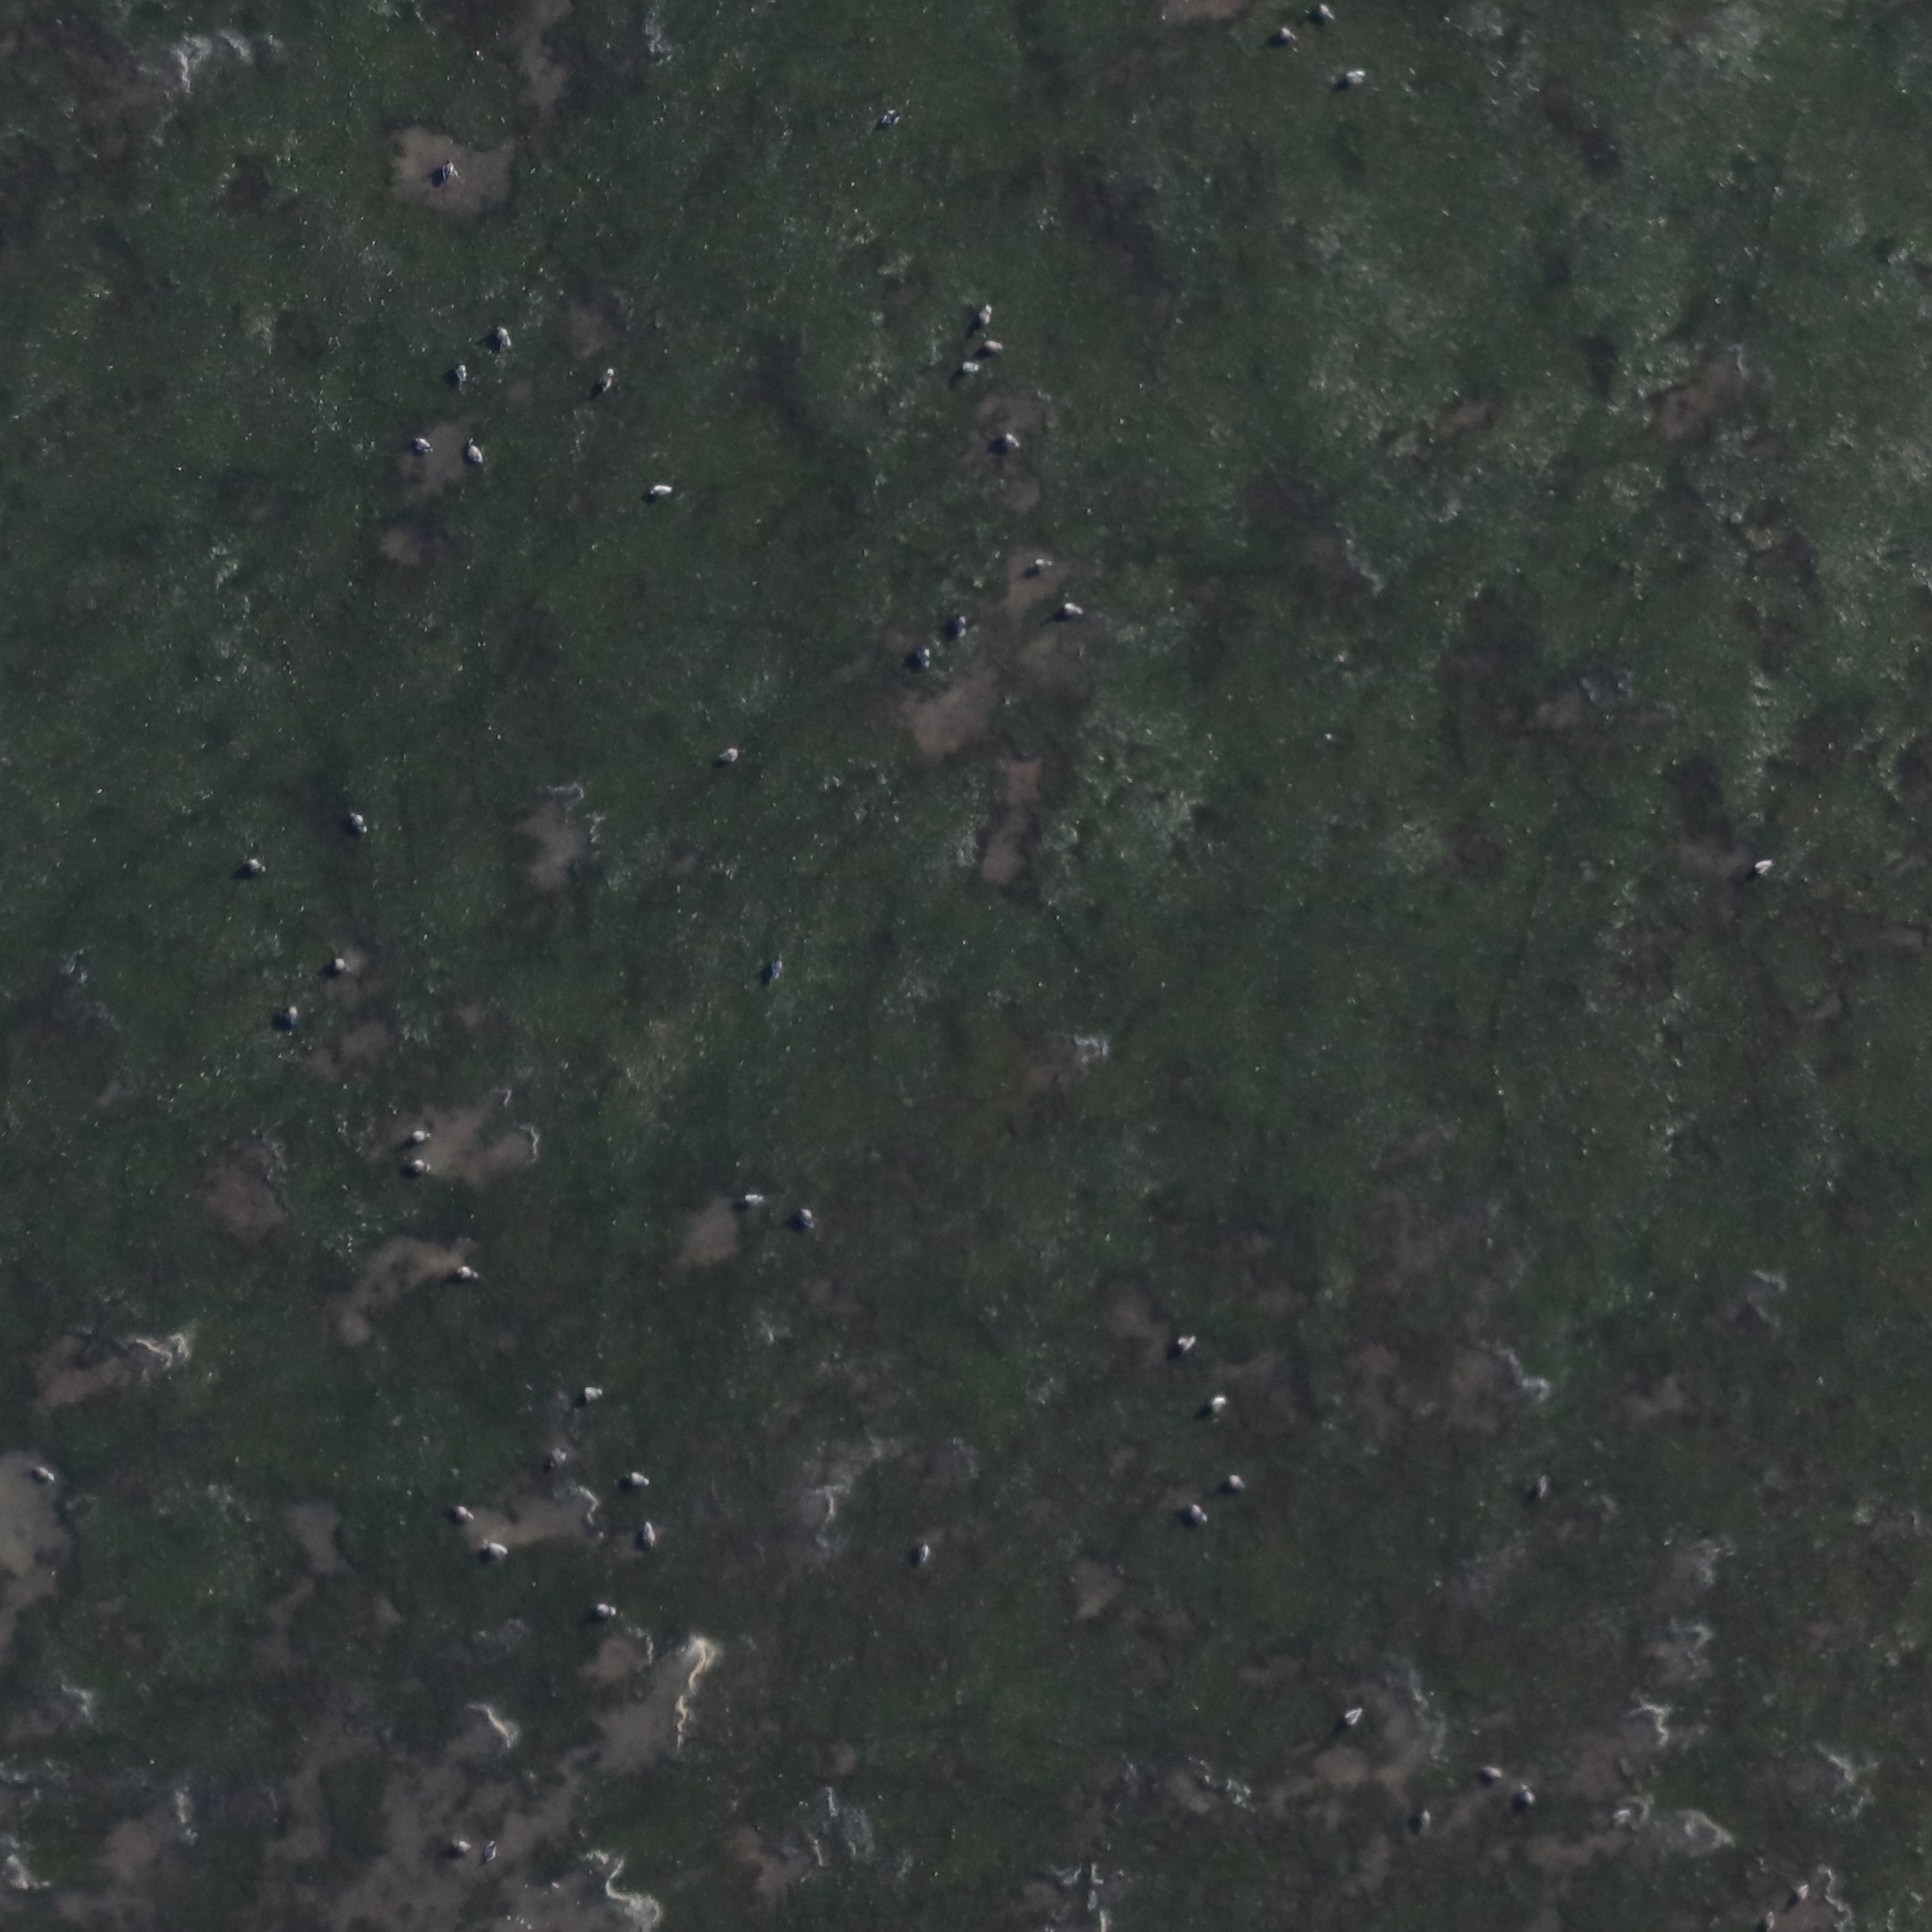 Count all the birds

54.